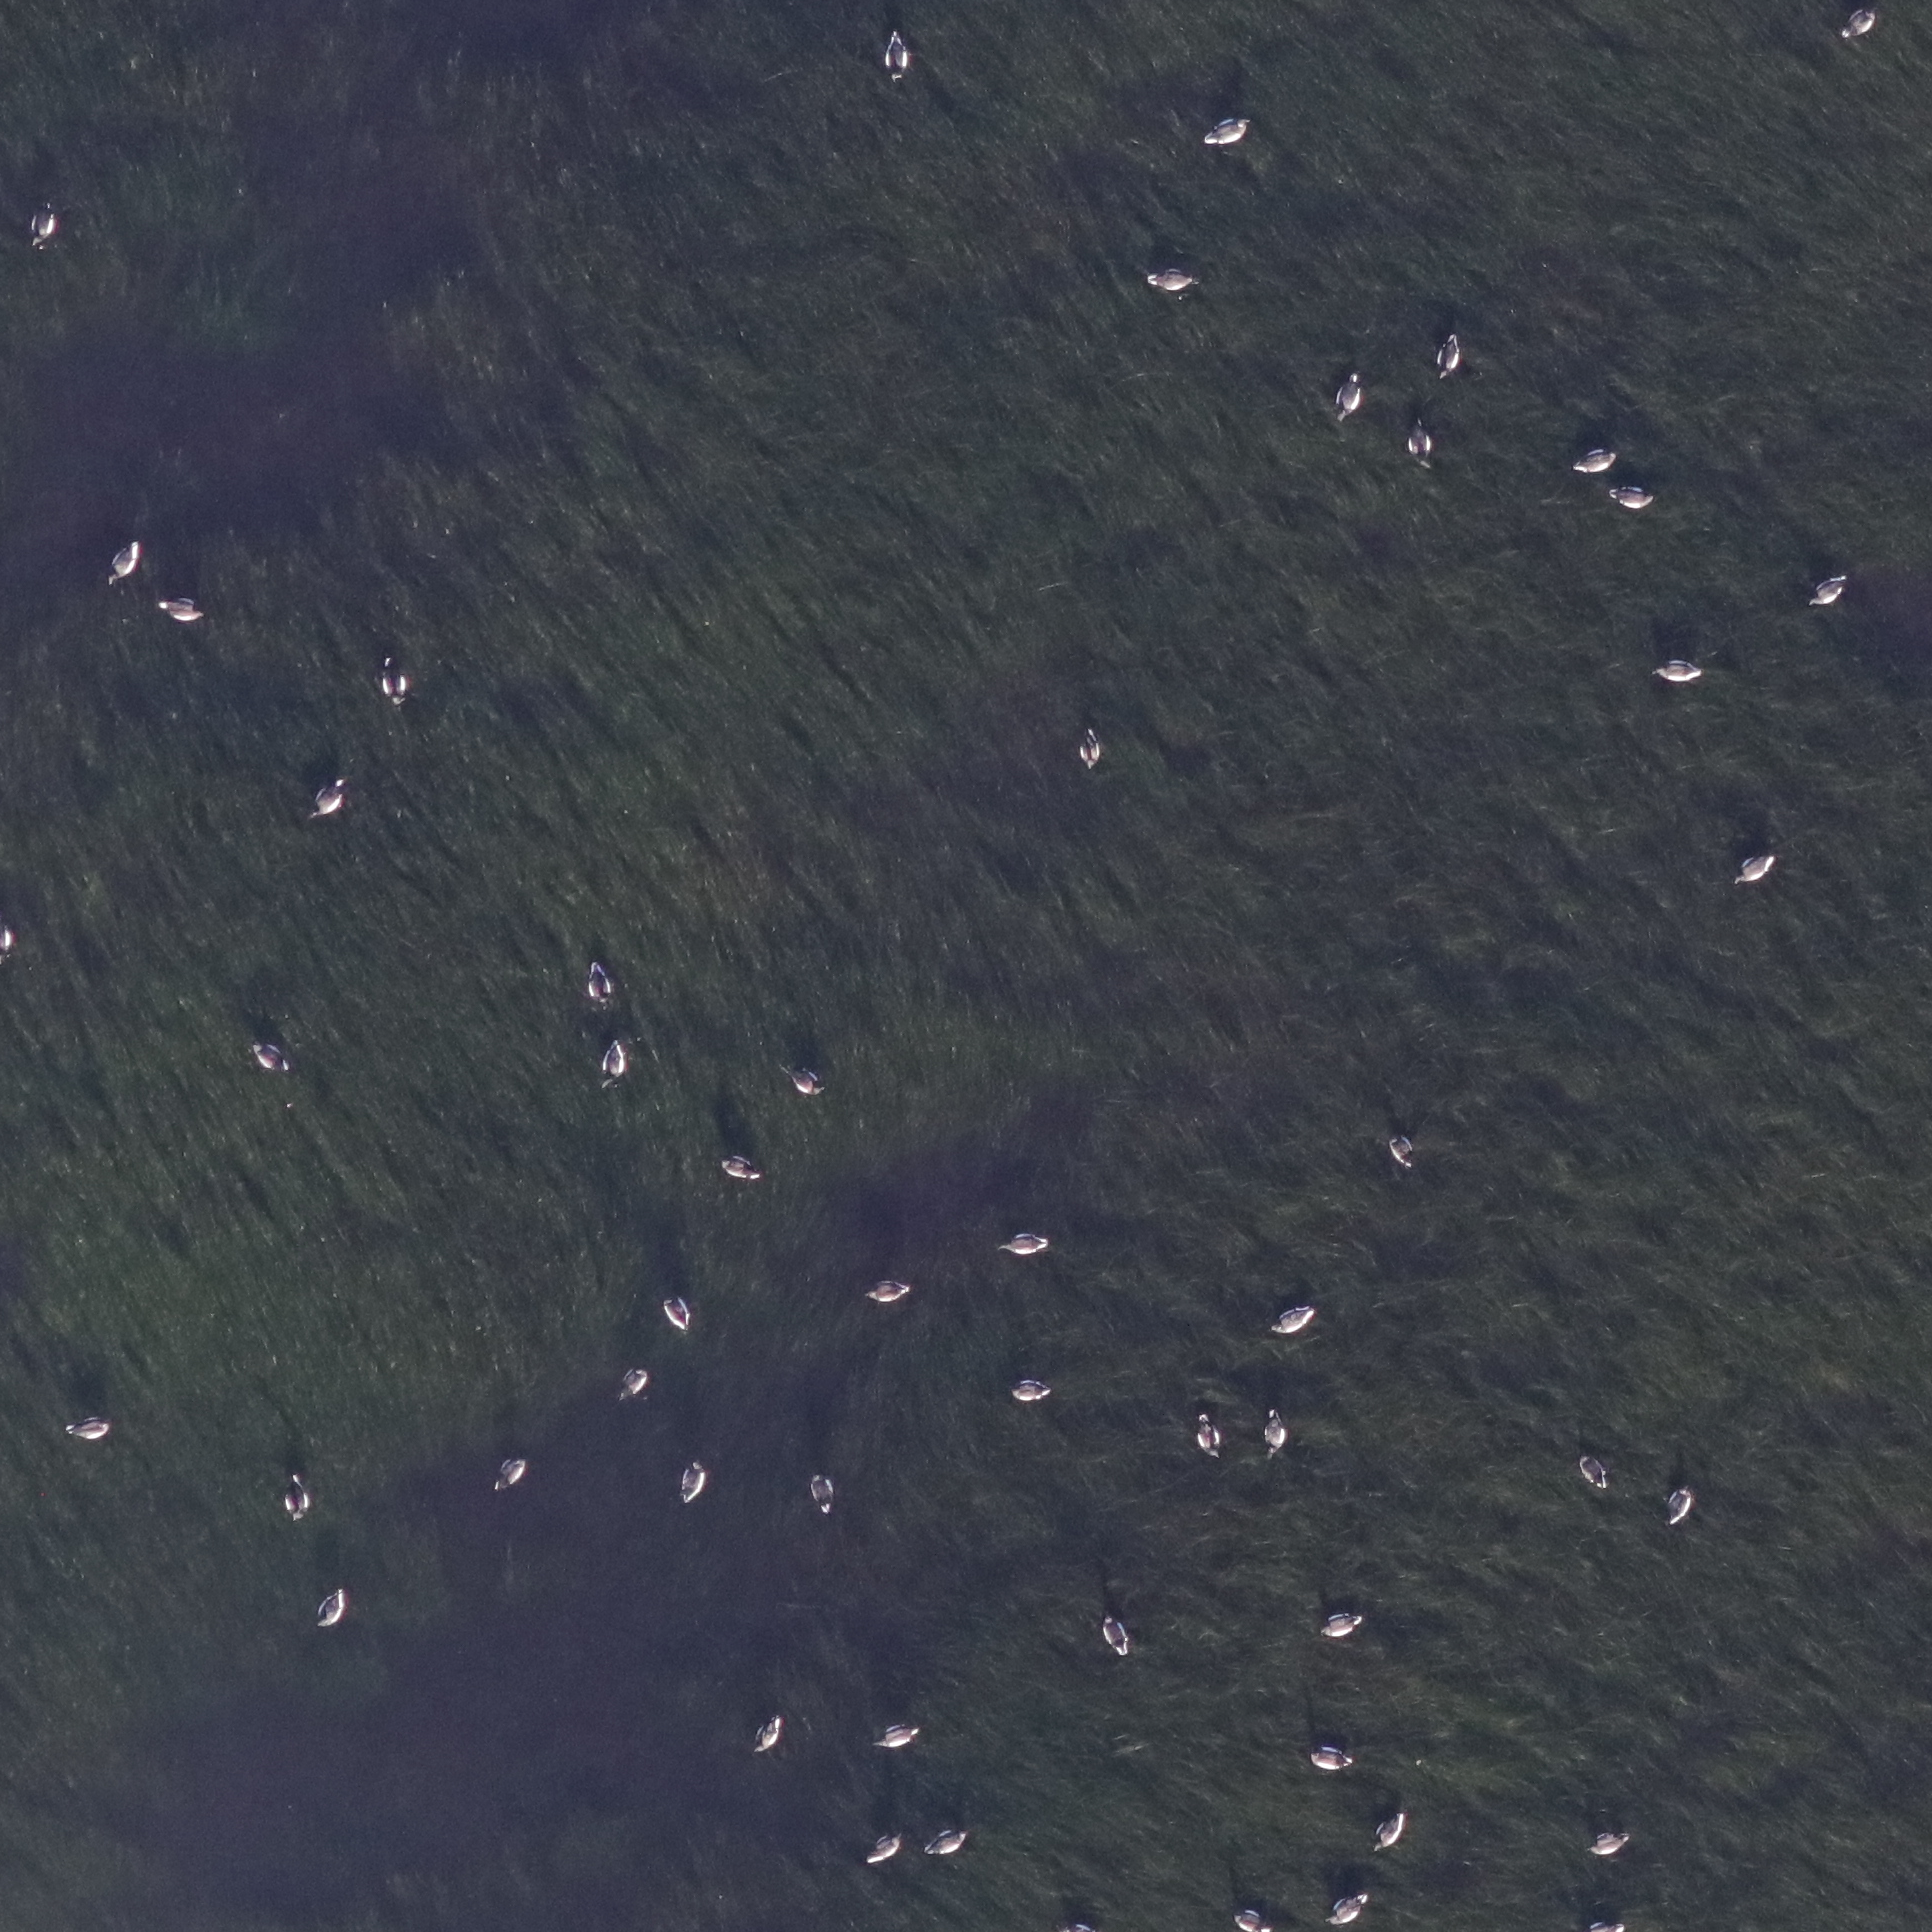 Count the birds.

51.